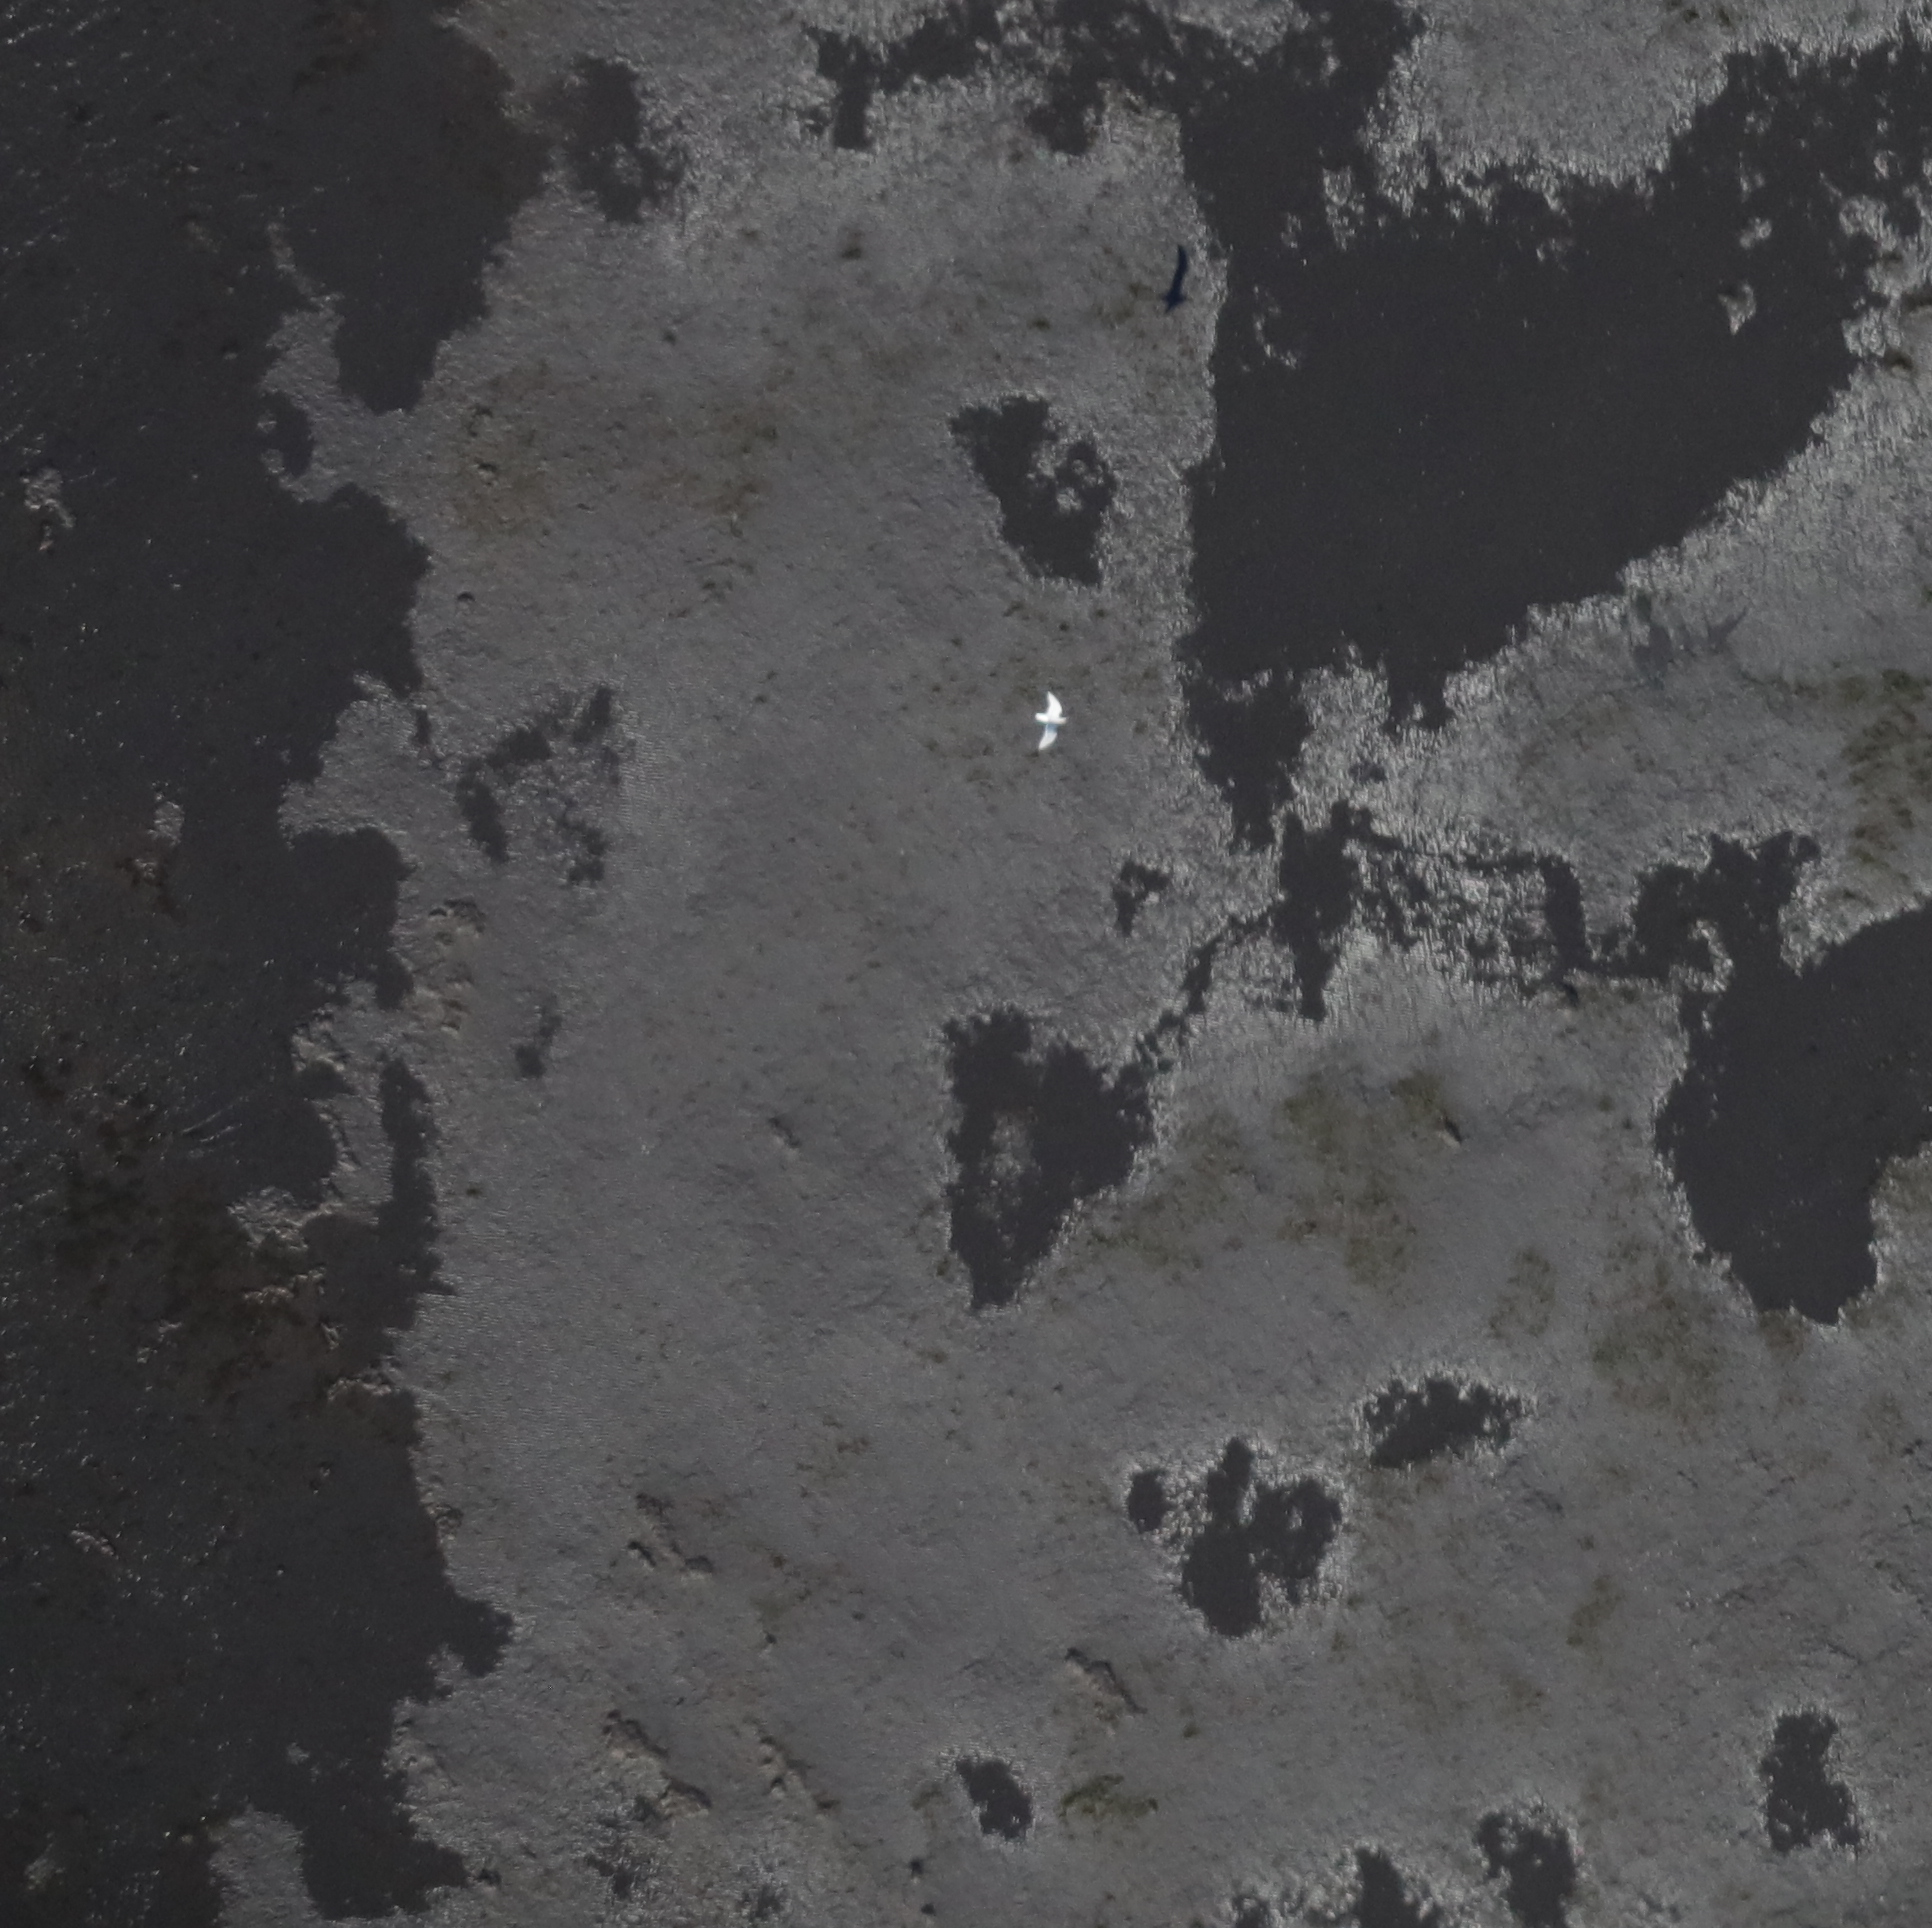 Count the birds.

1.